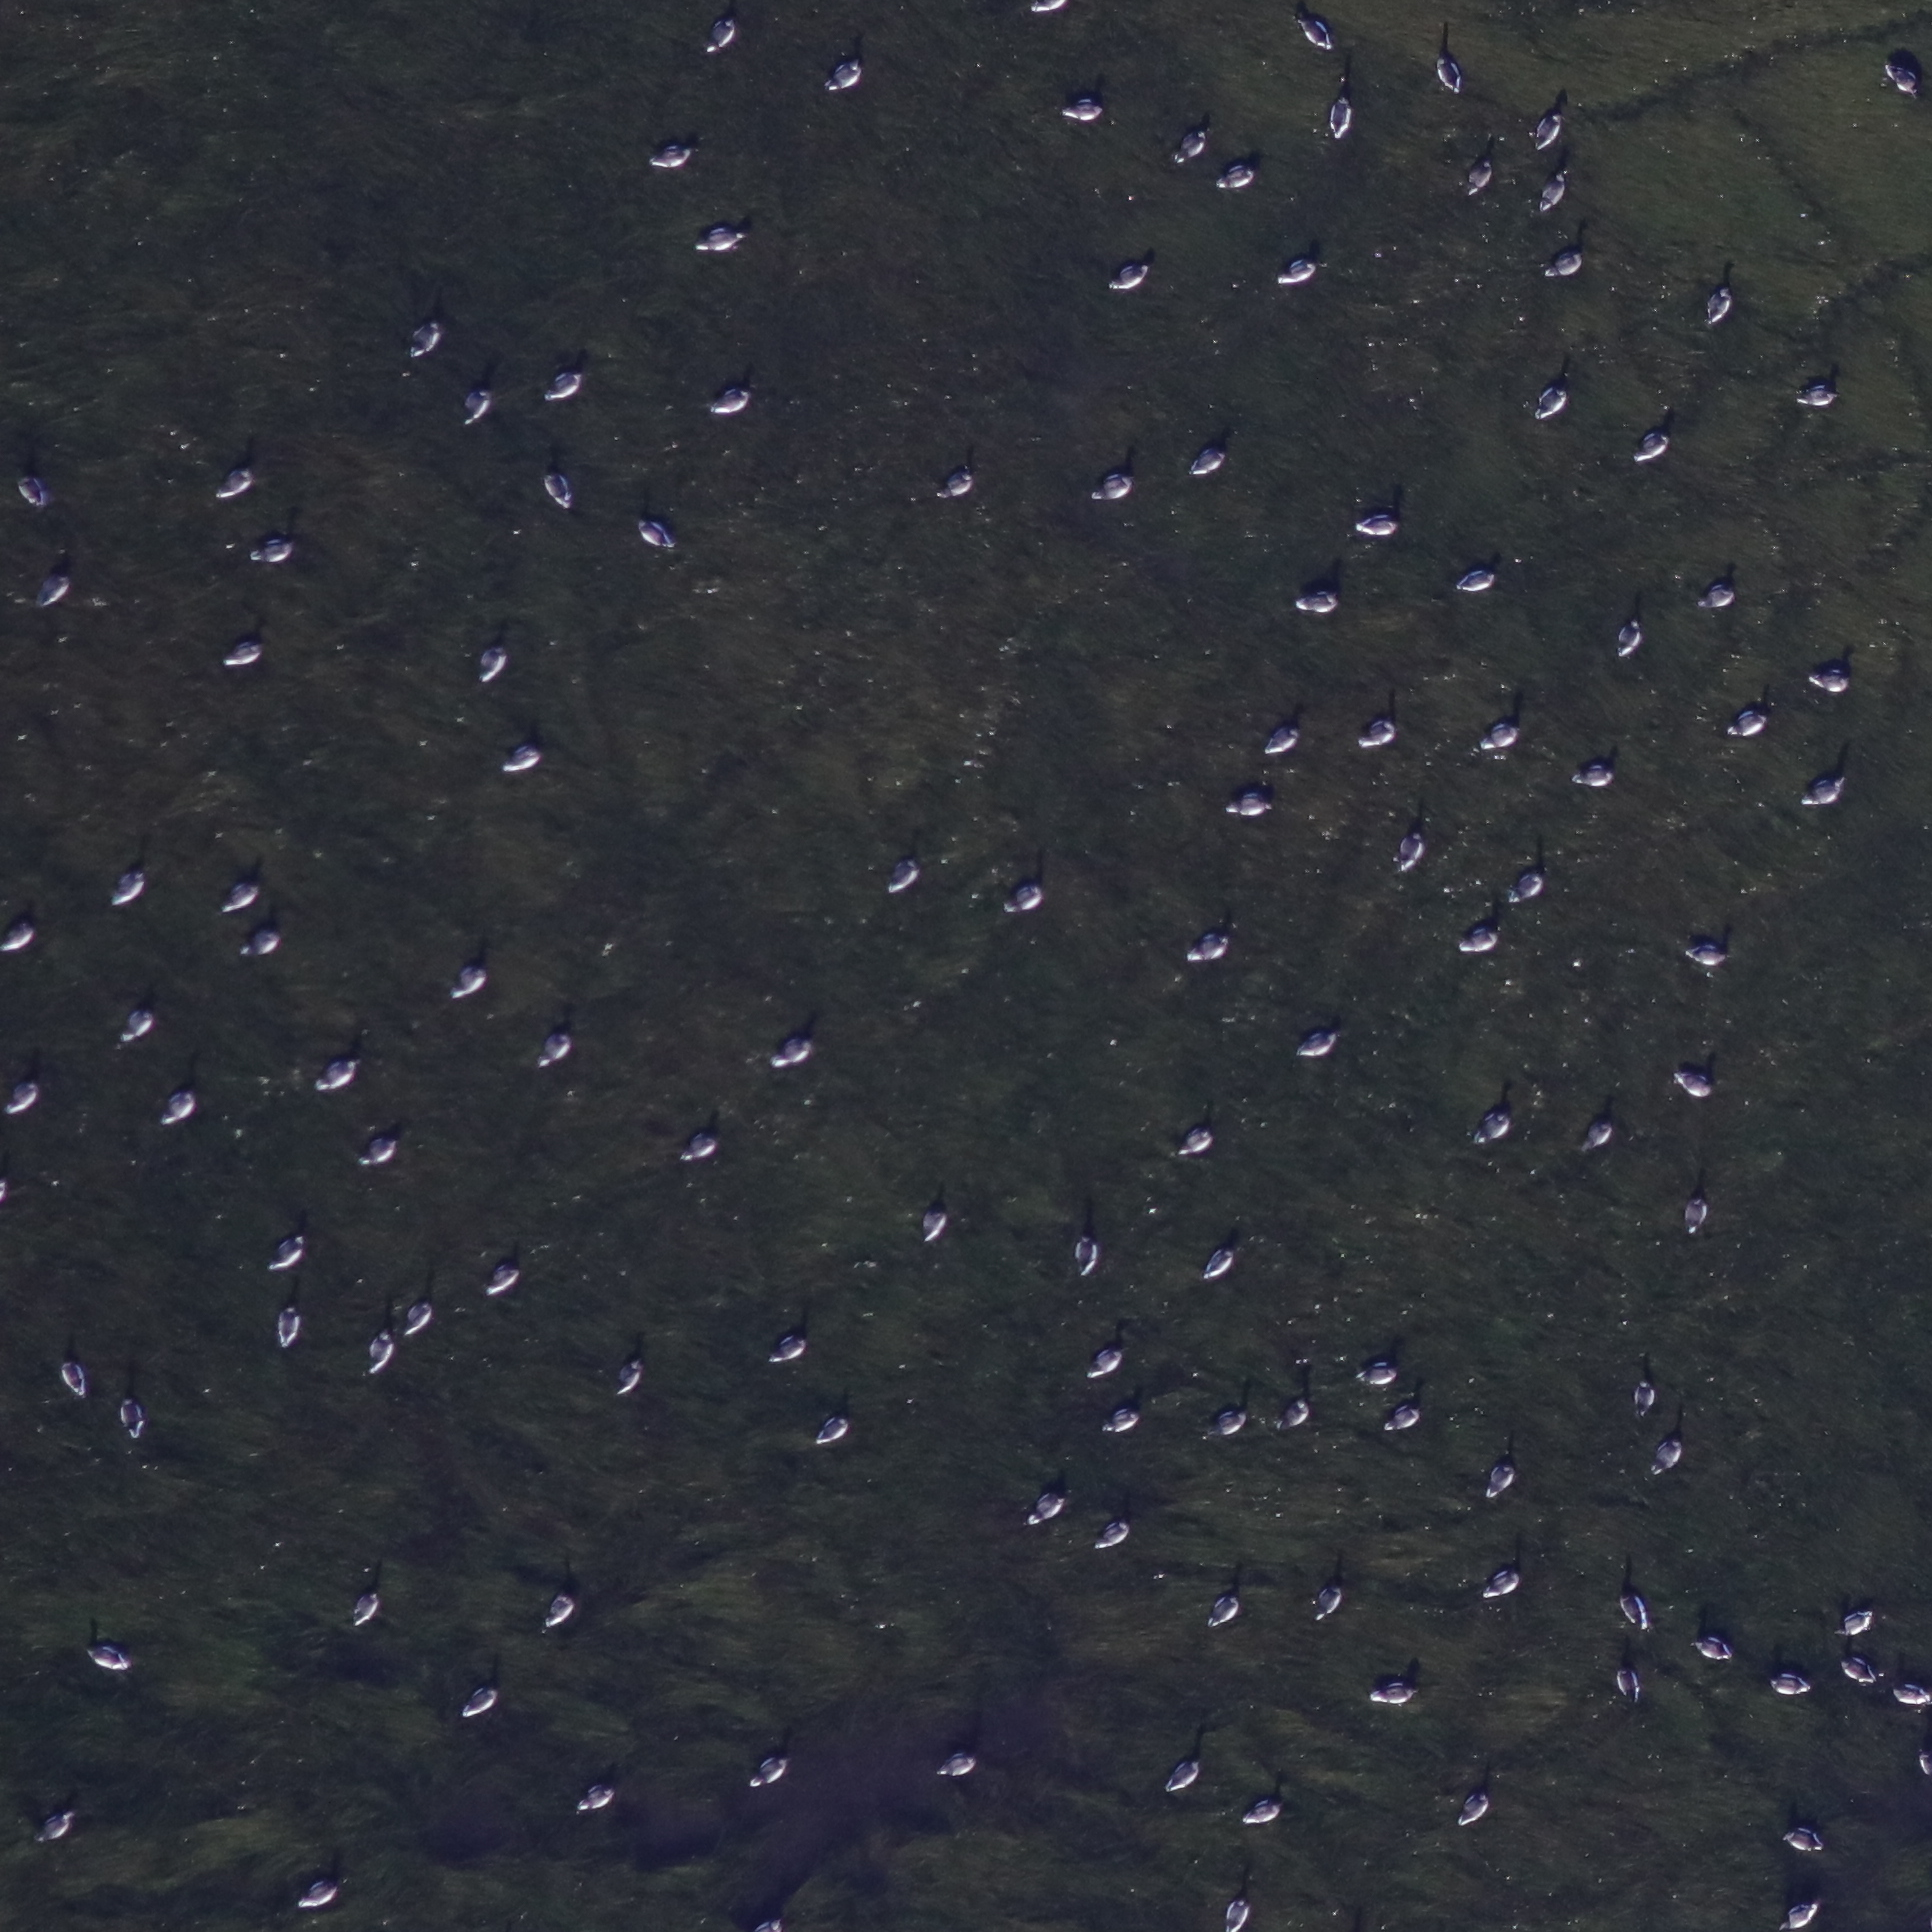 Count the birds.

126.